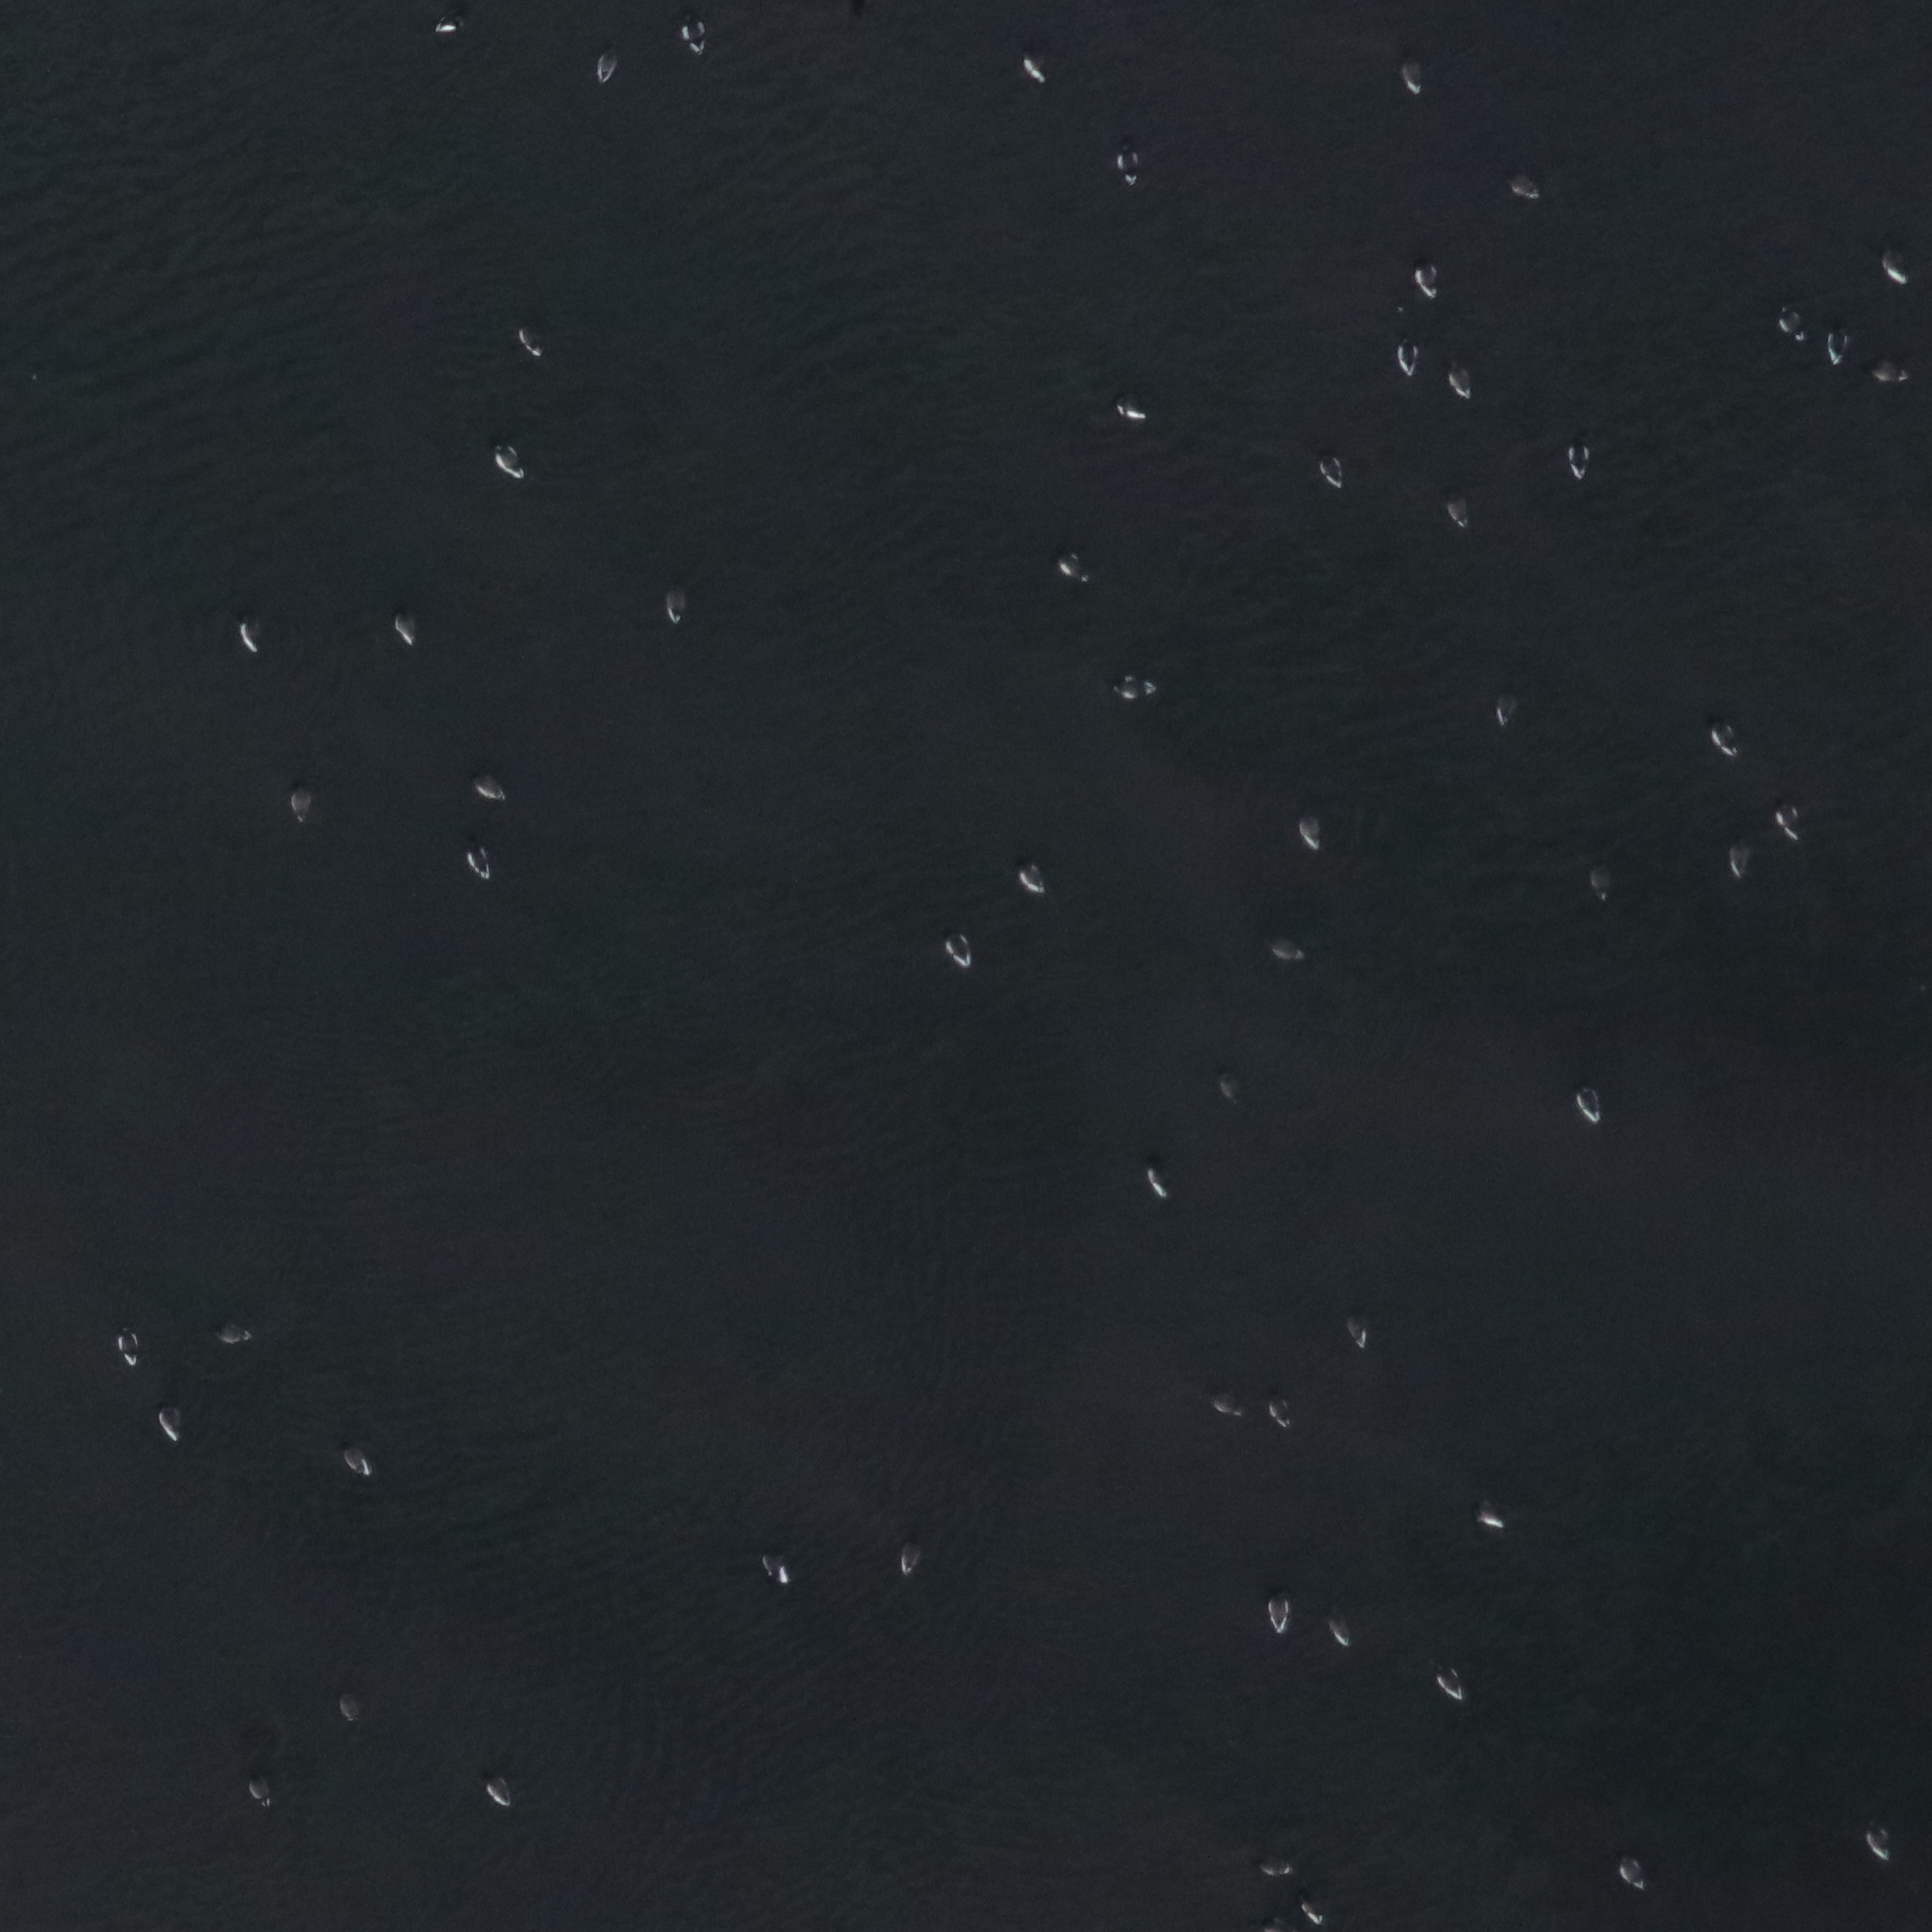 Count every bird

61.